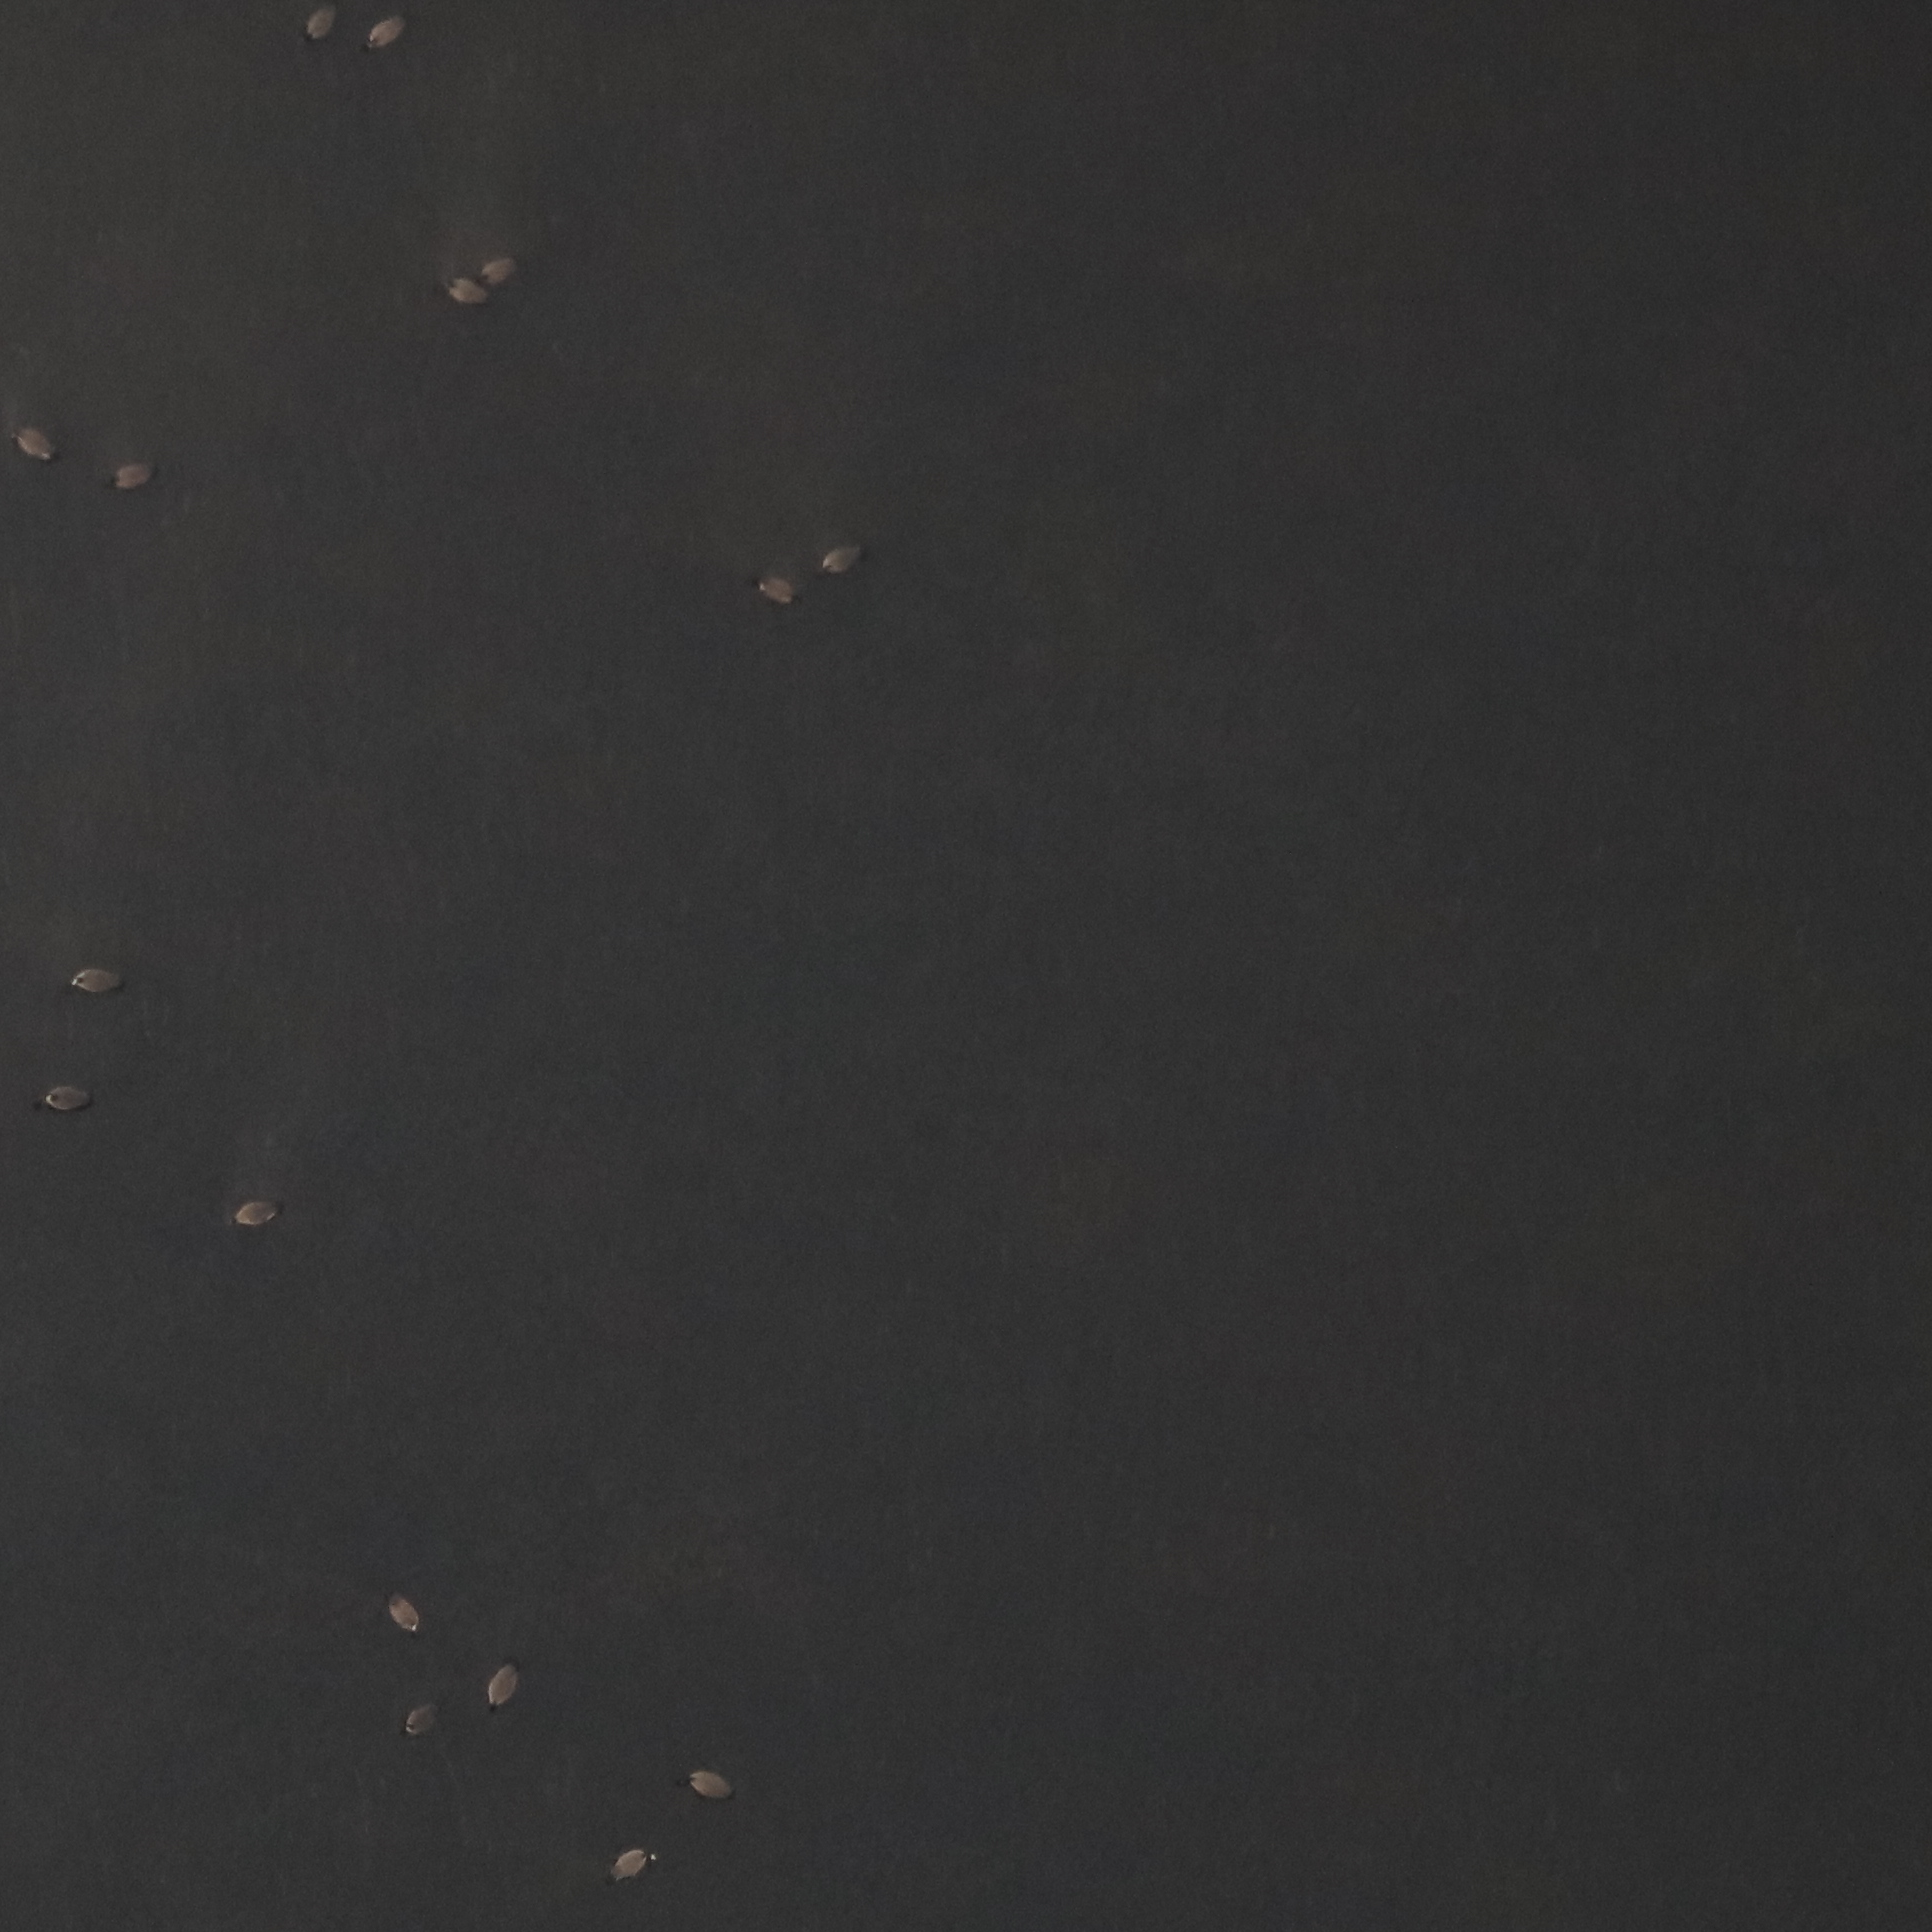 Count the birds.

16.